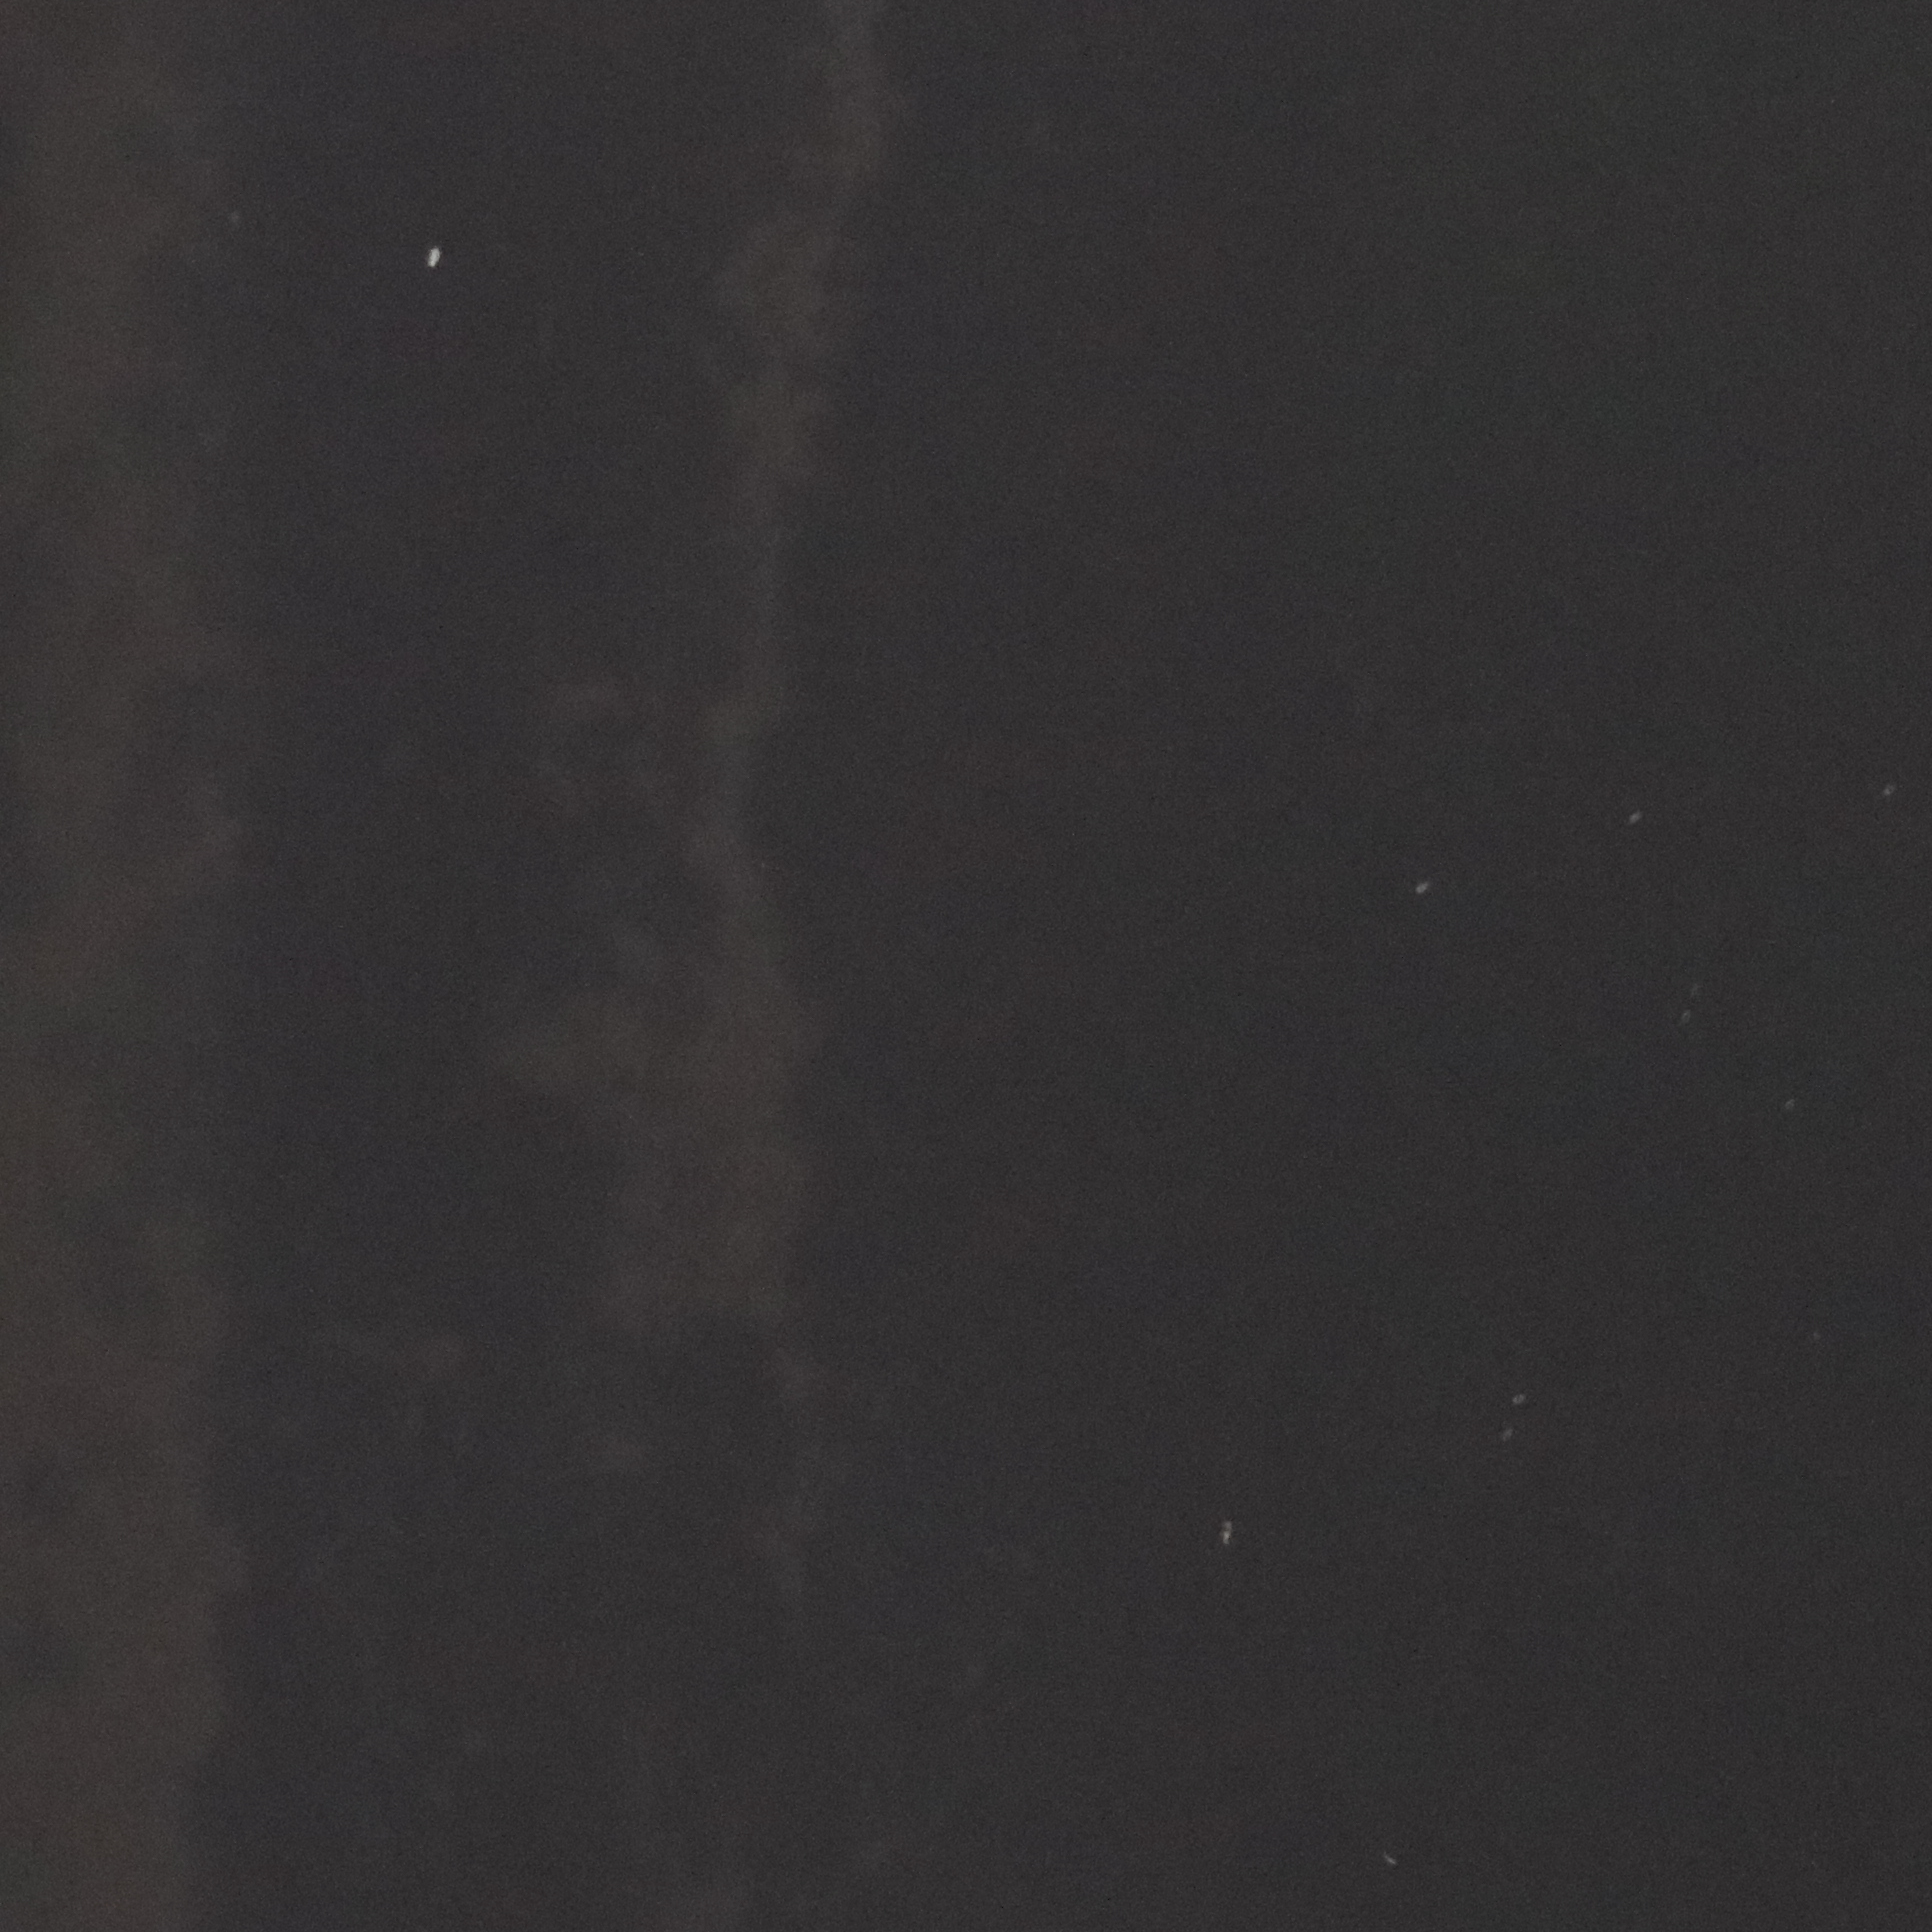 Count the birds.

11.